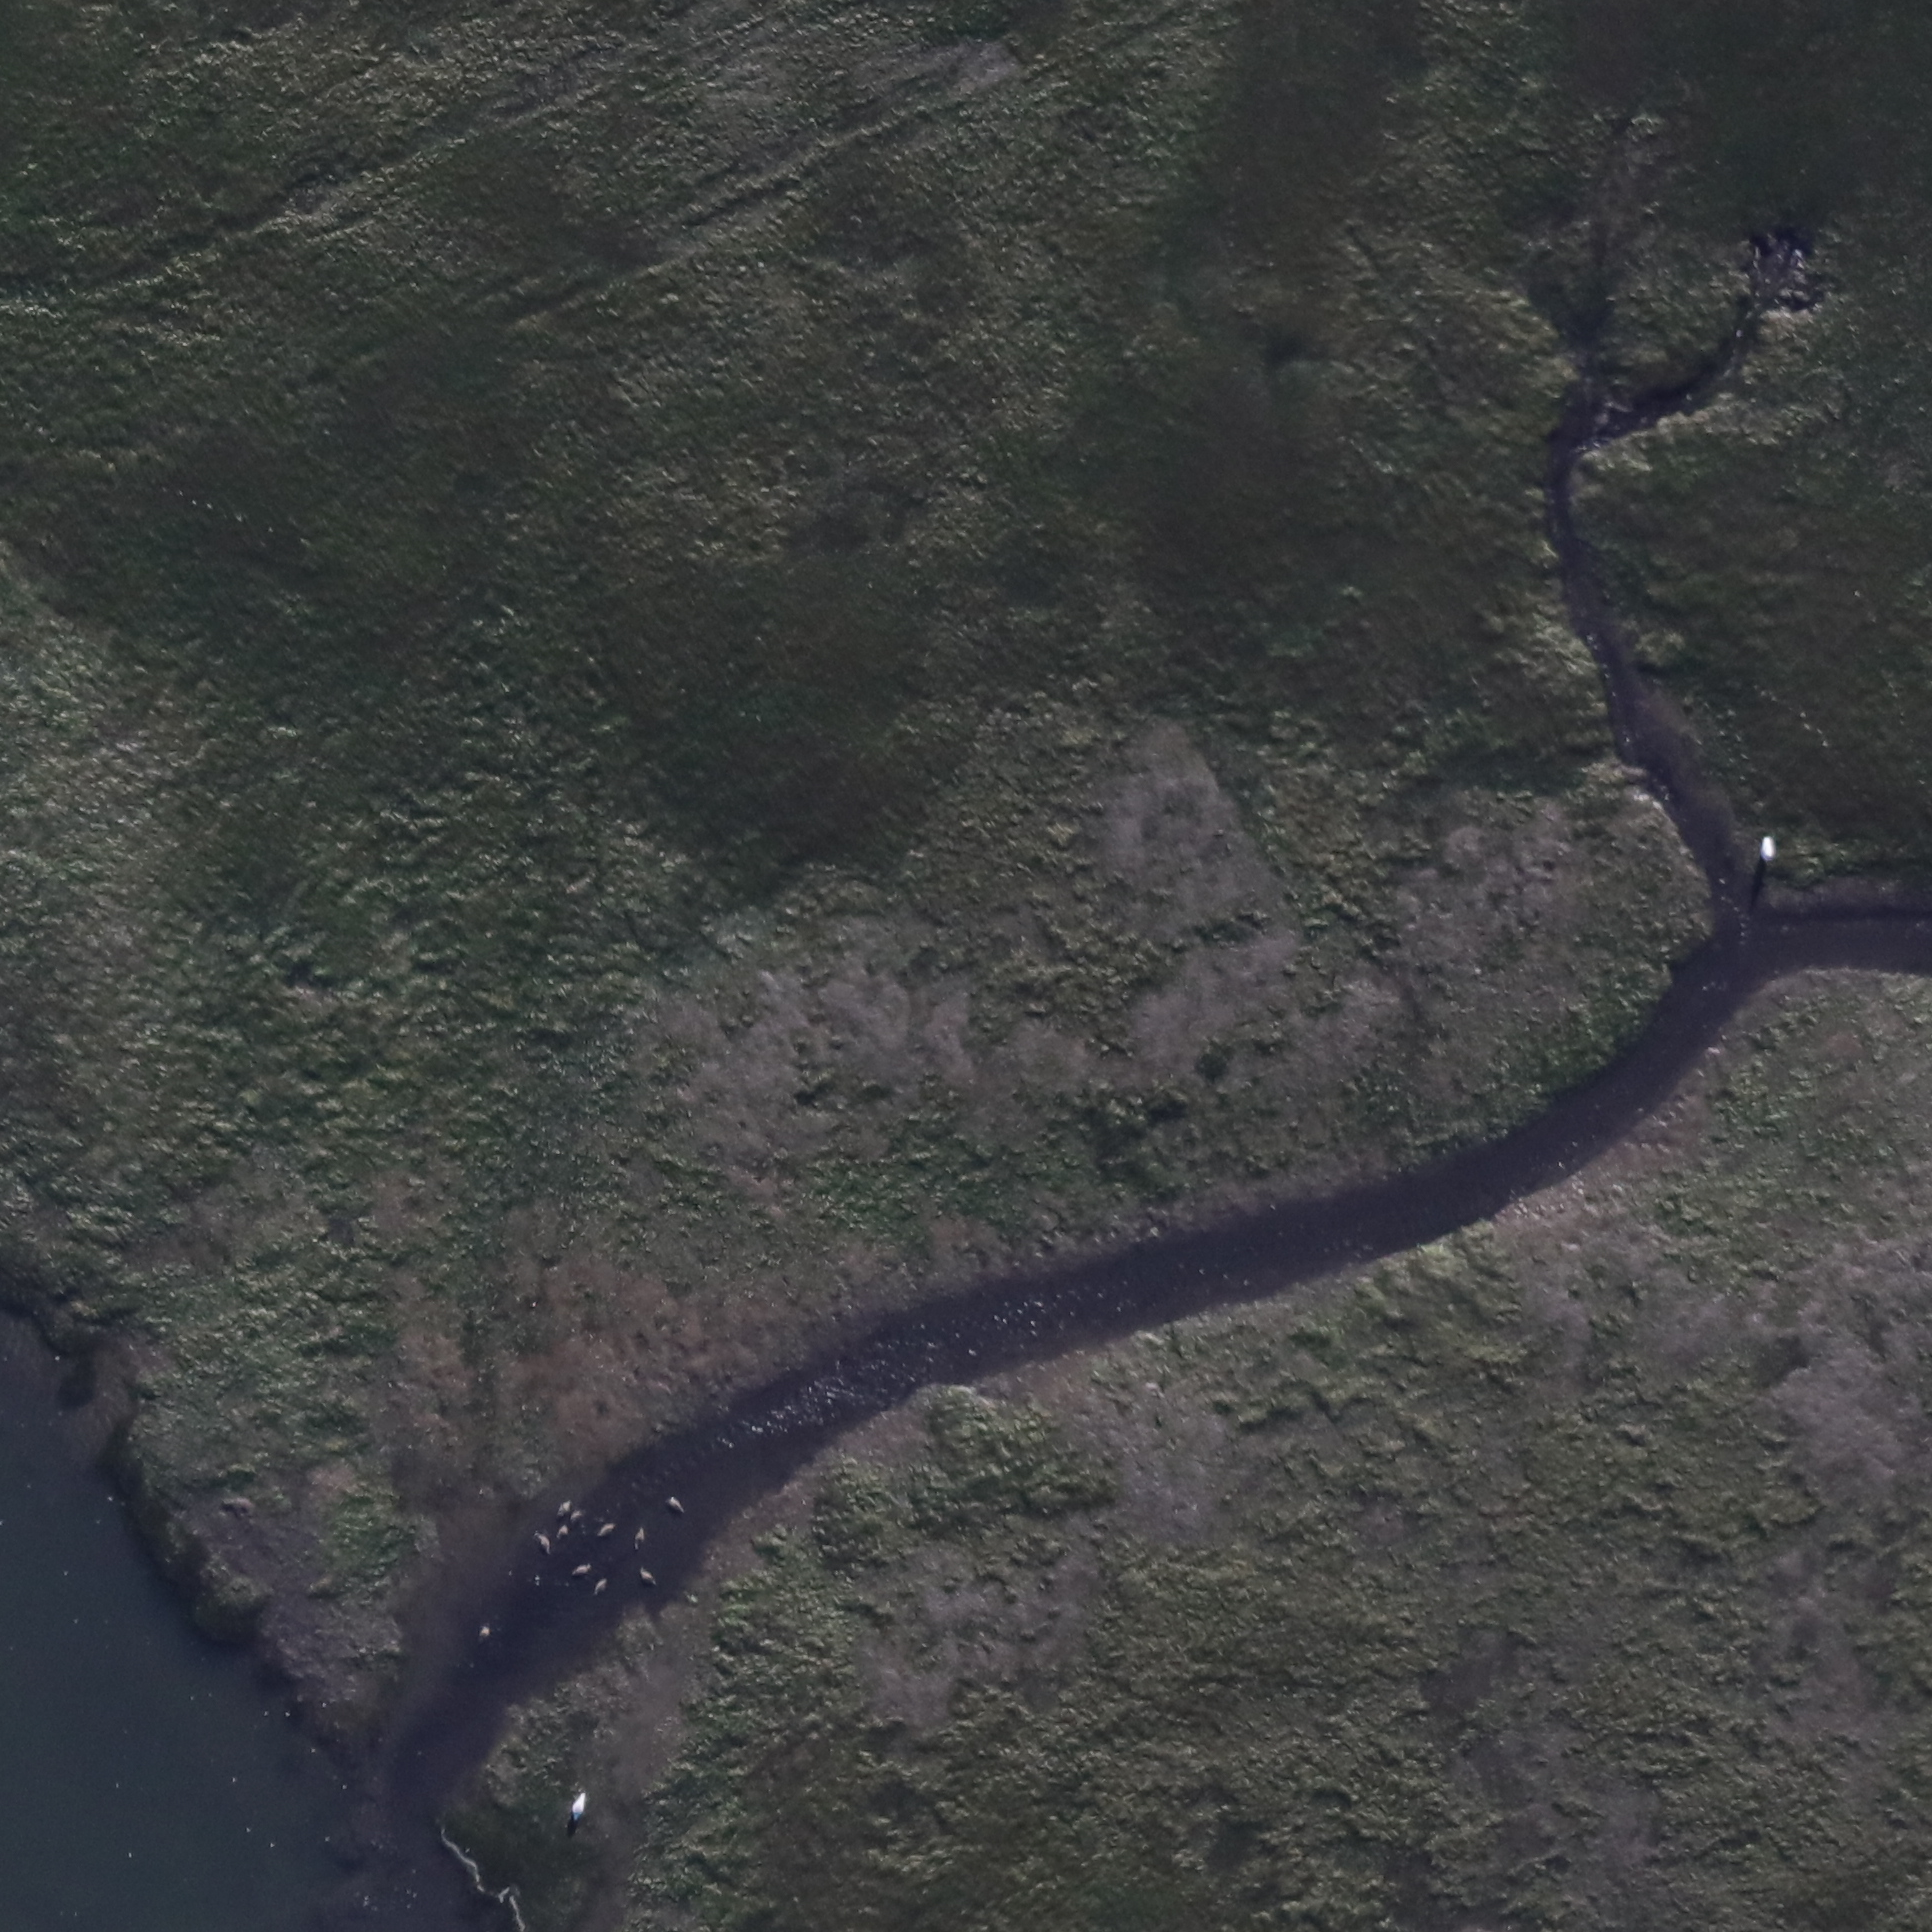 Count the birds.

13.